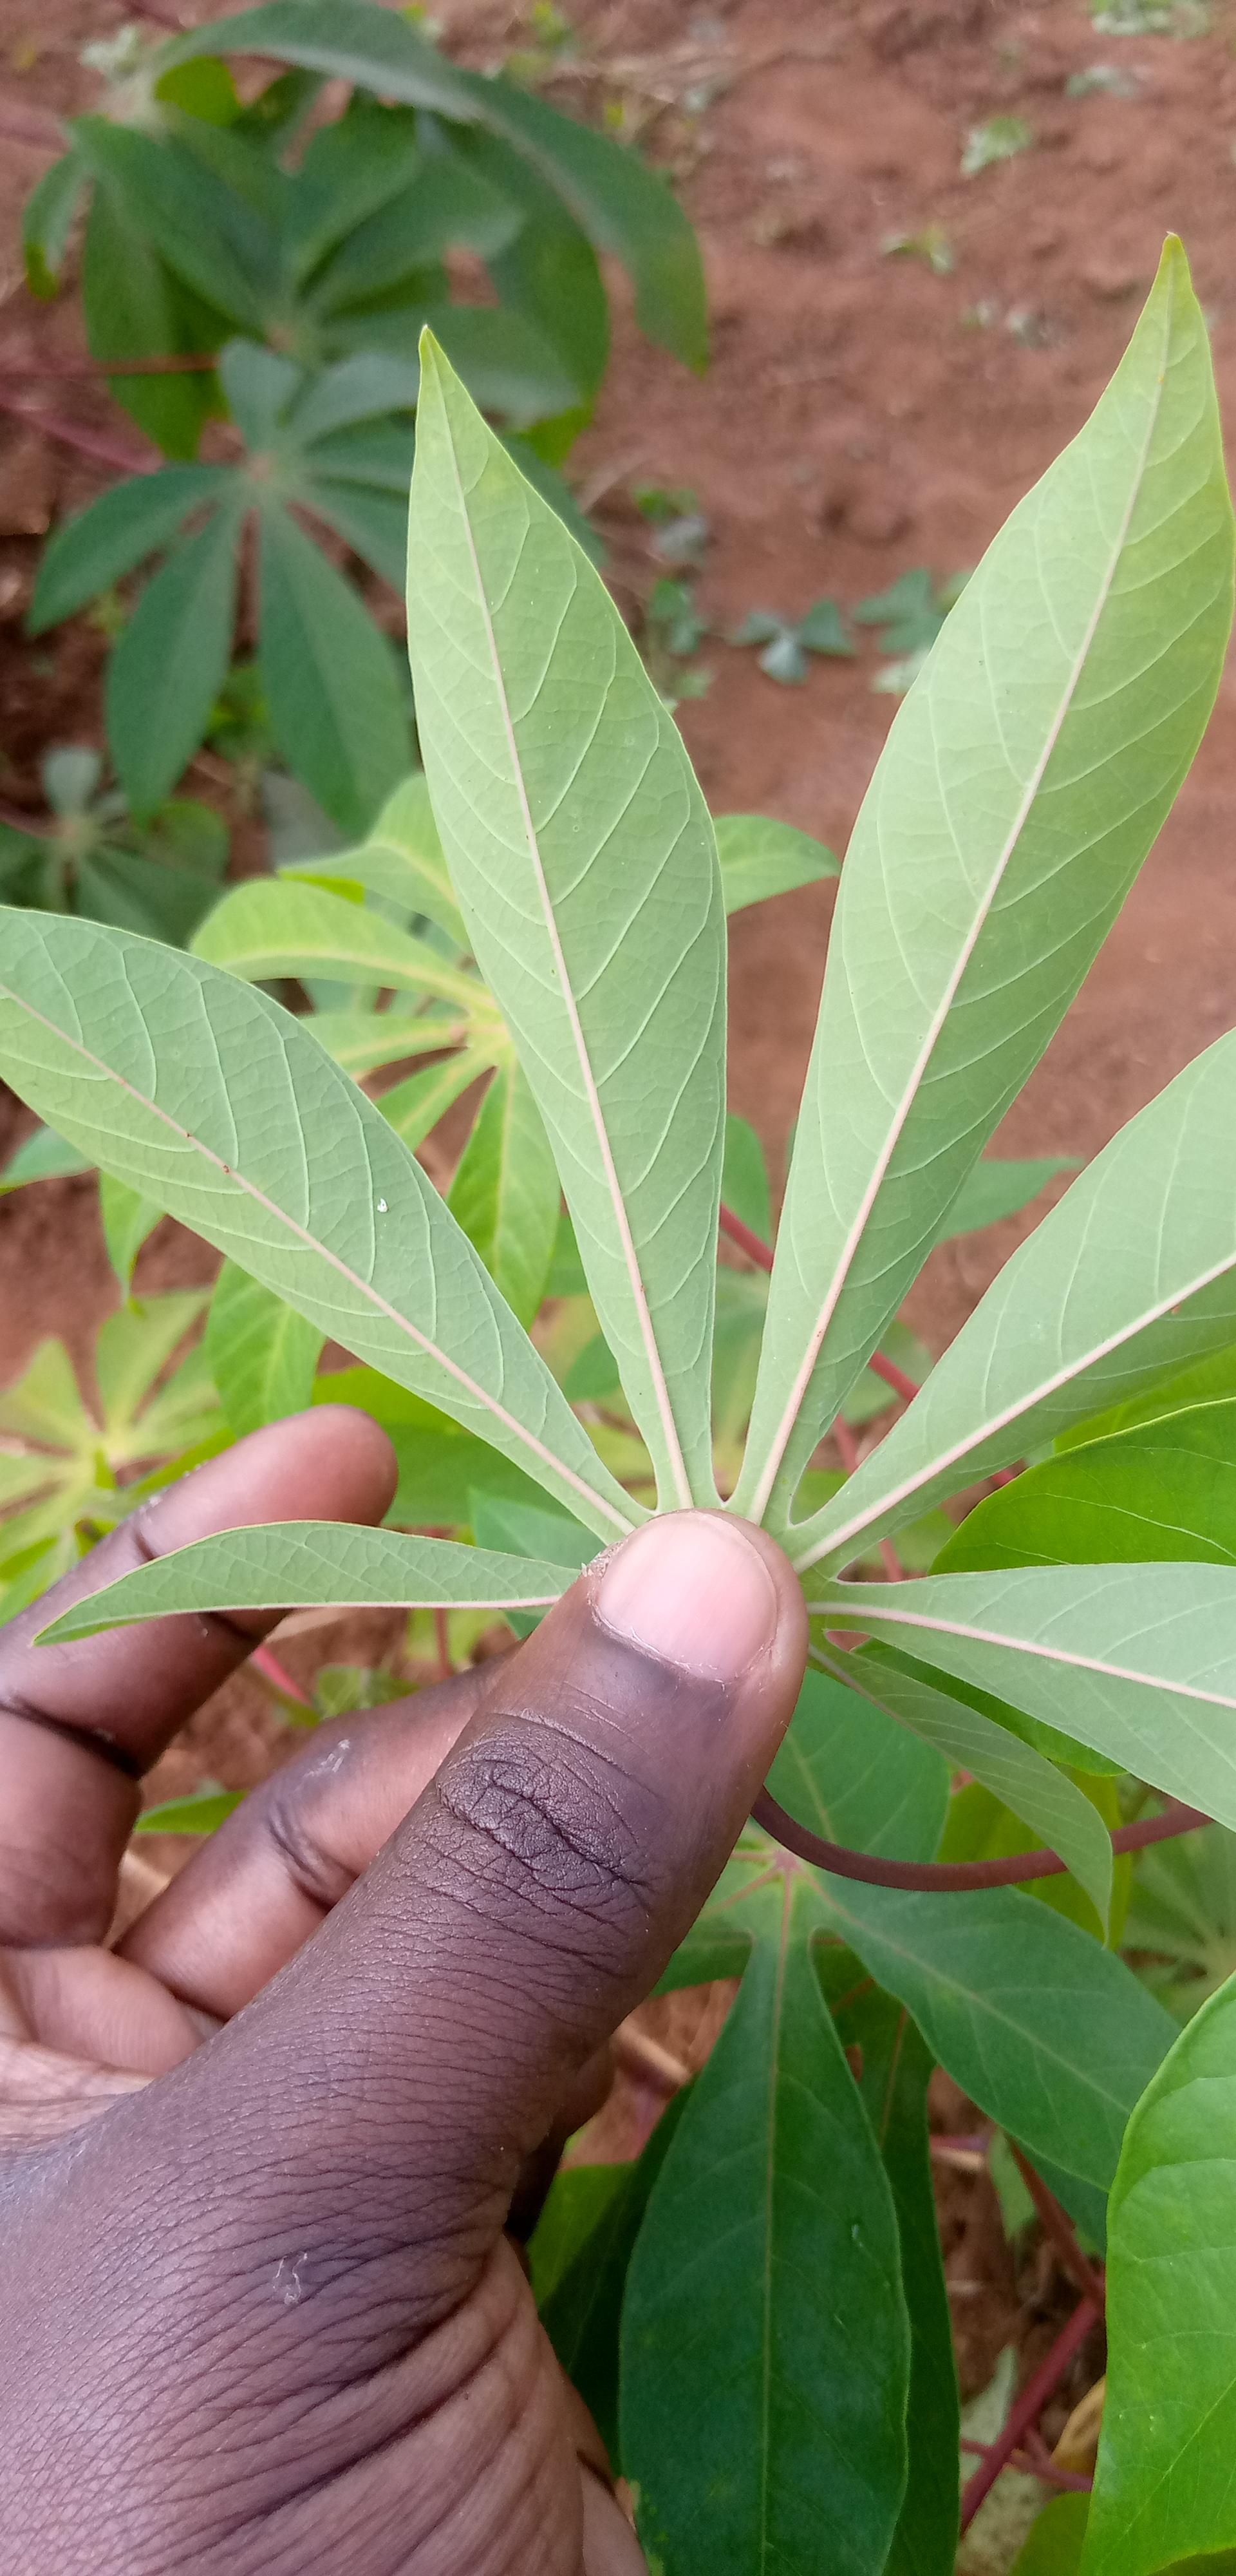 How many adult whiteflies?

1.